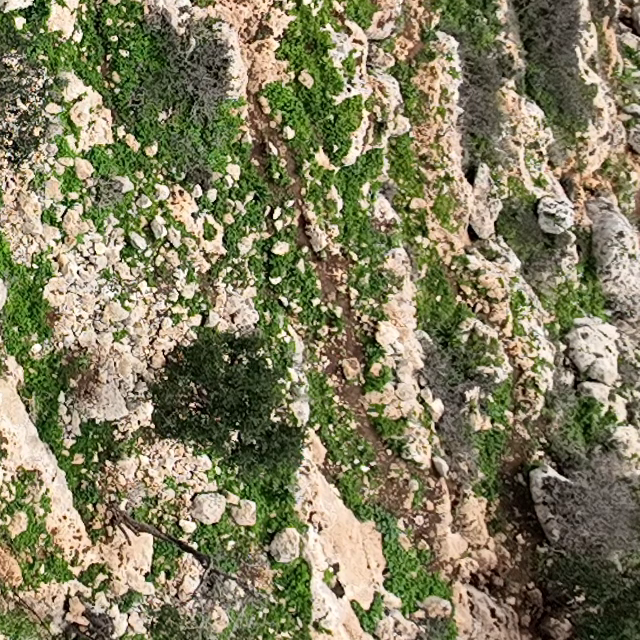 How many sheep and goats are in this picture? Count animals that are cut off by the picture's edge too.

0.